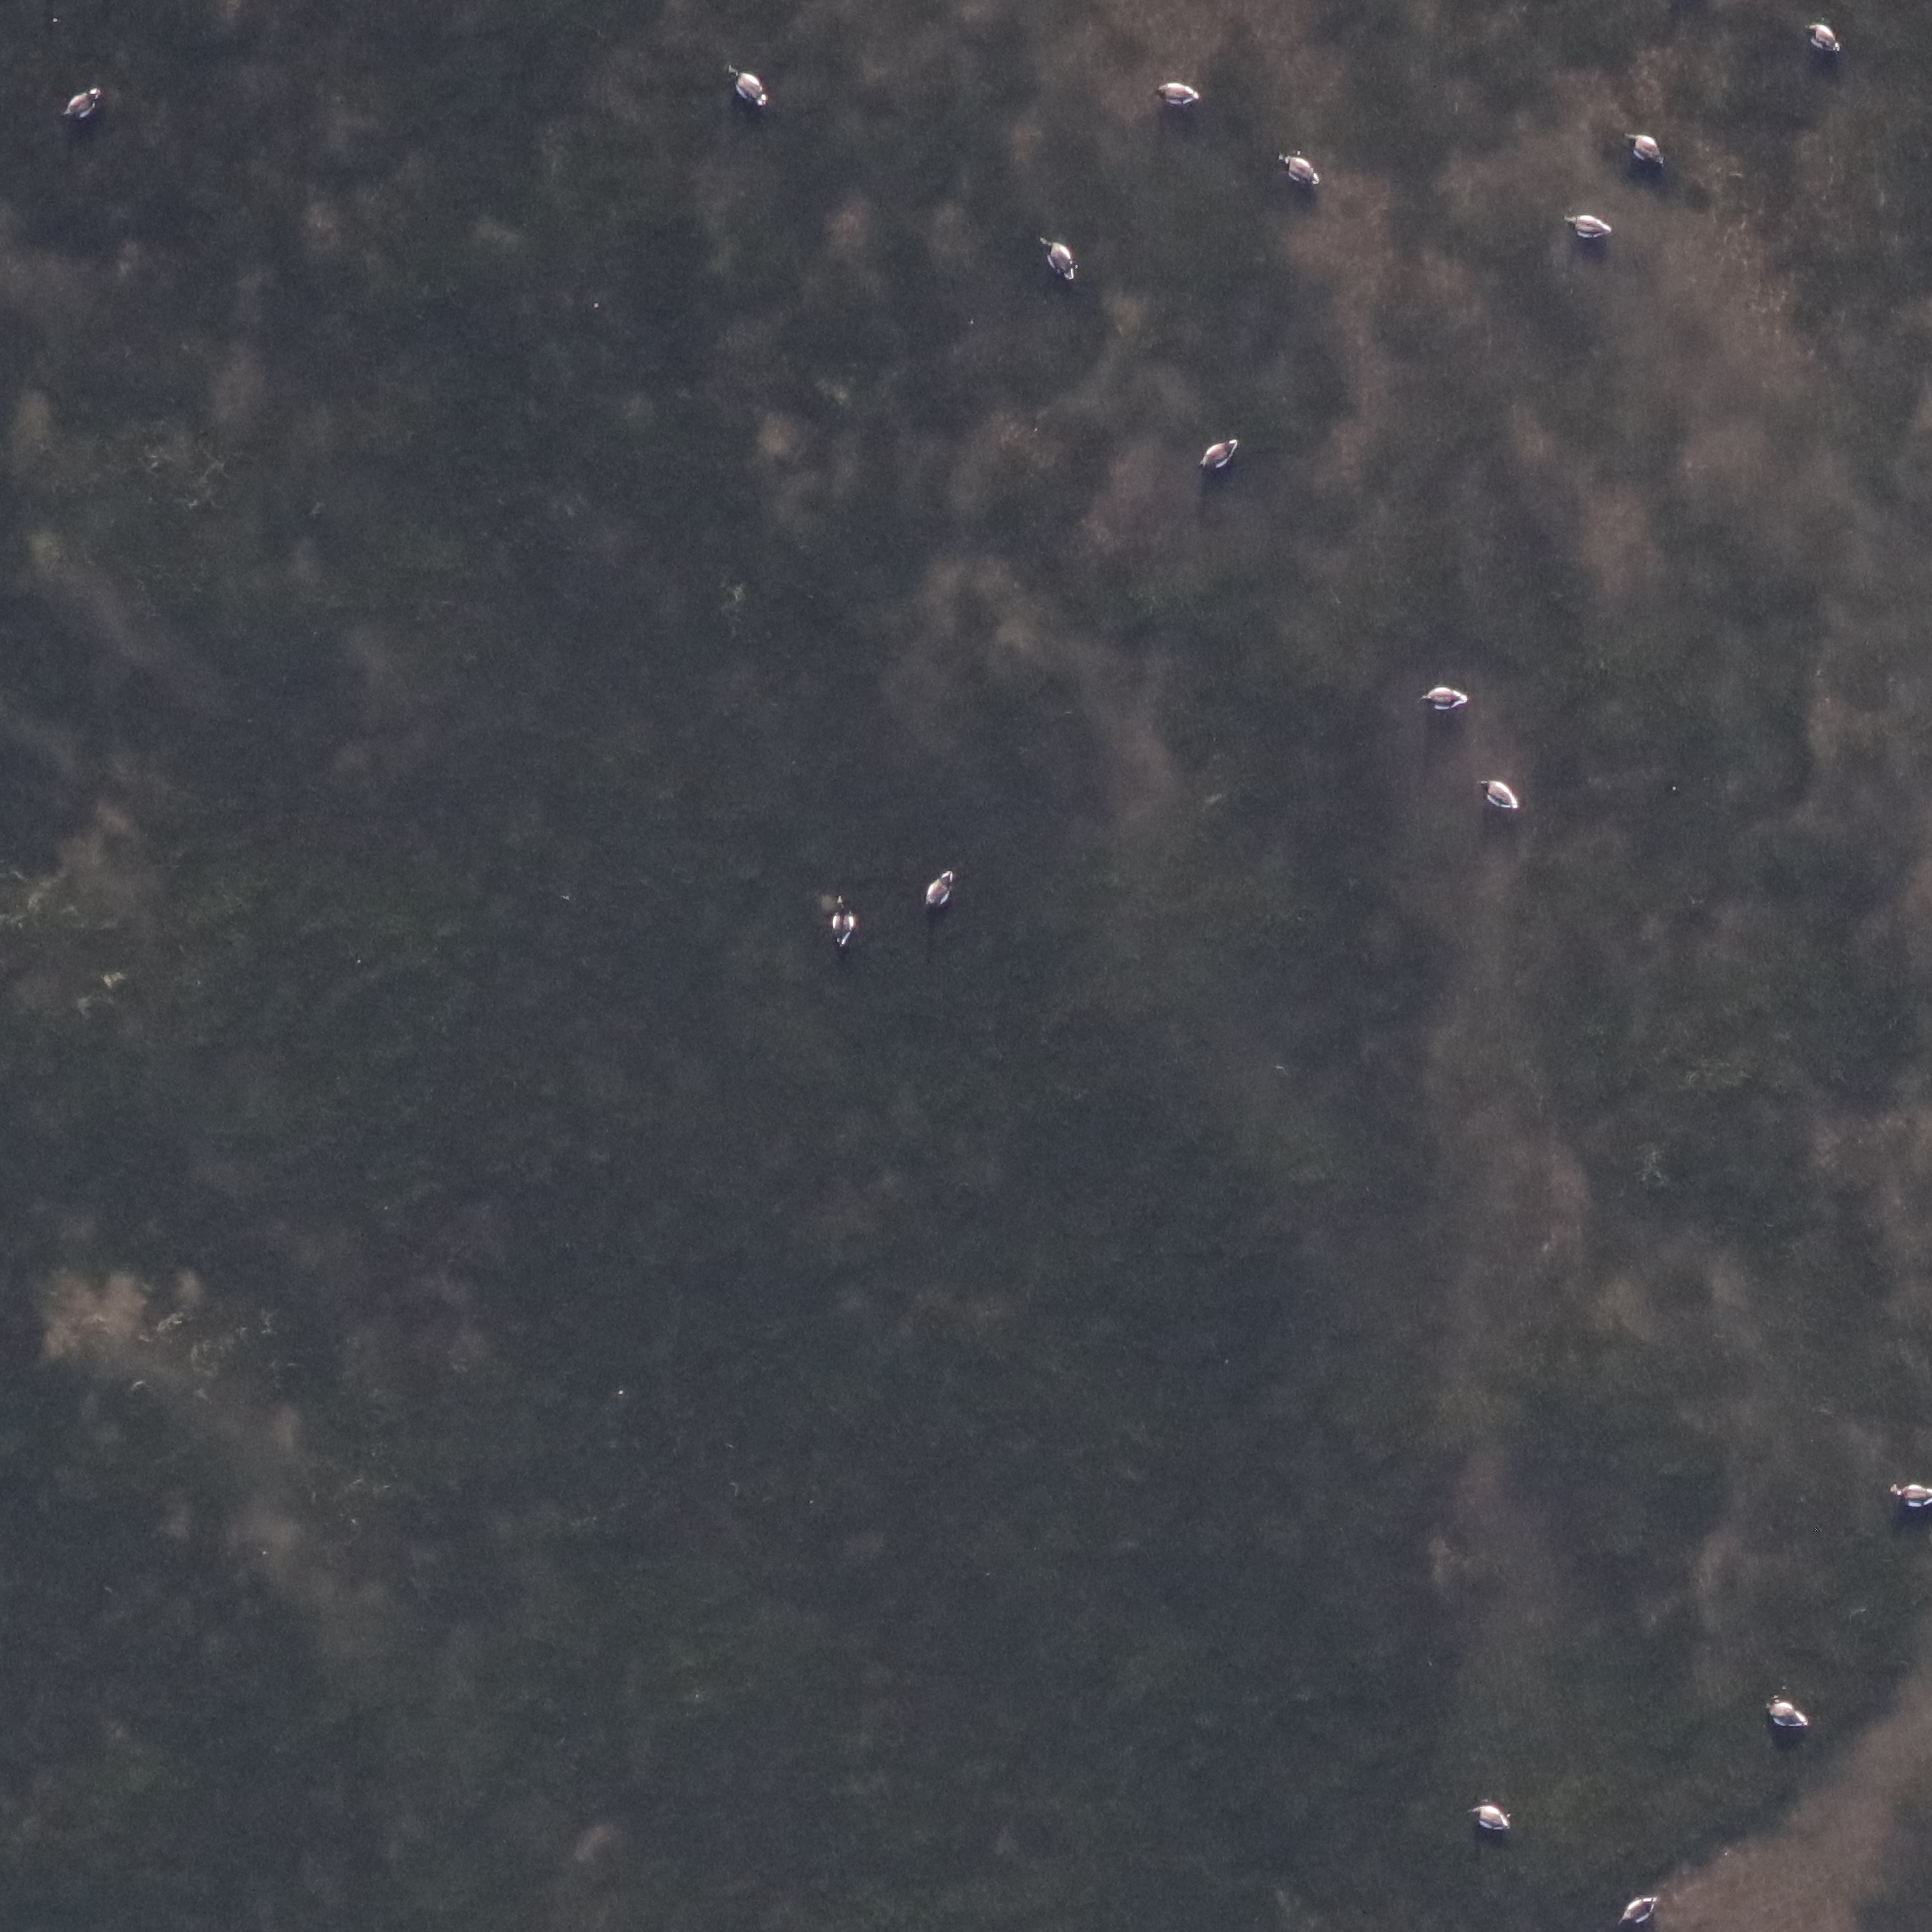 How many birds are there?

17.